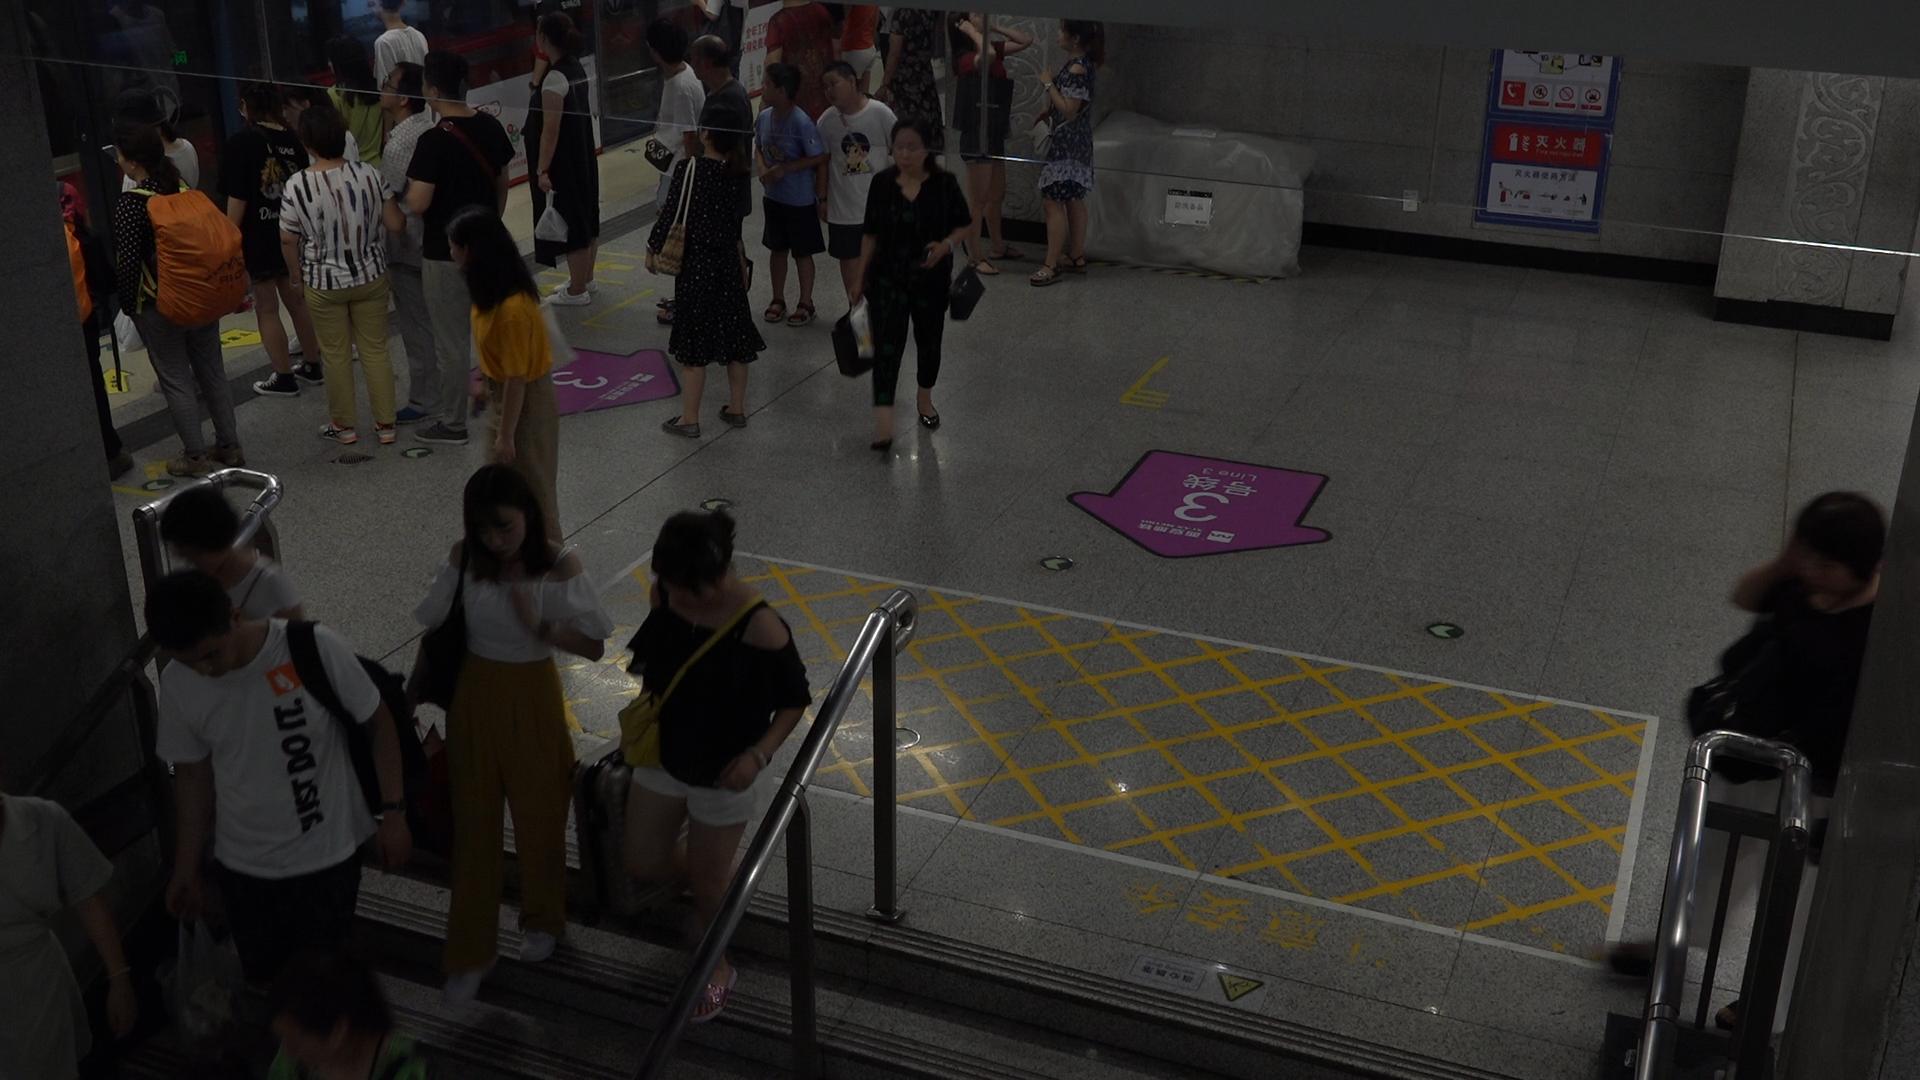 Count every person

25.